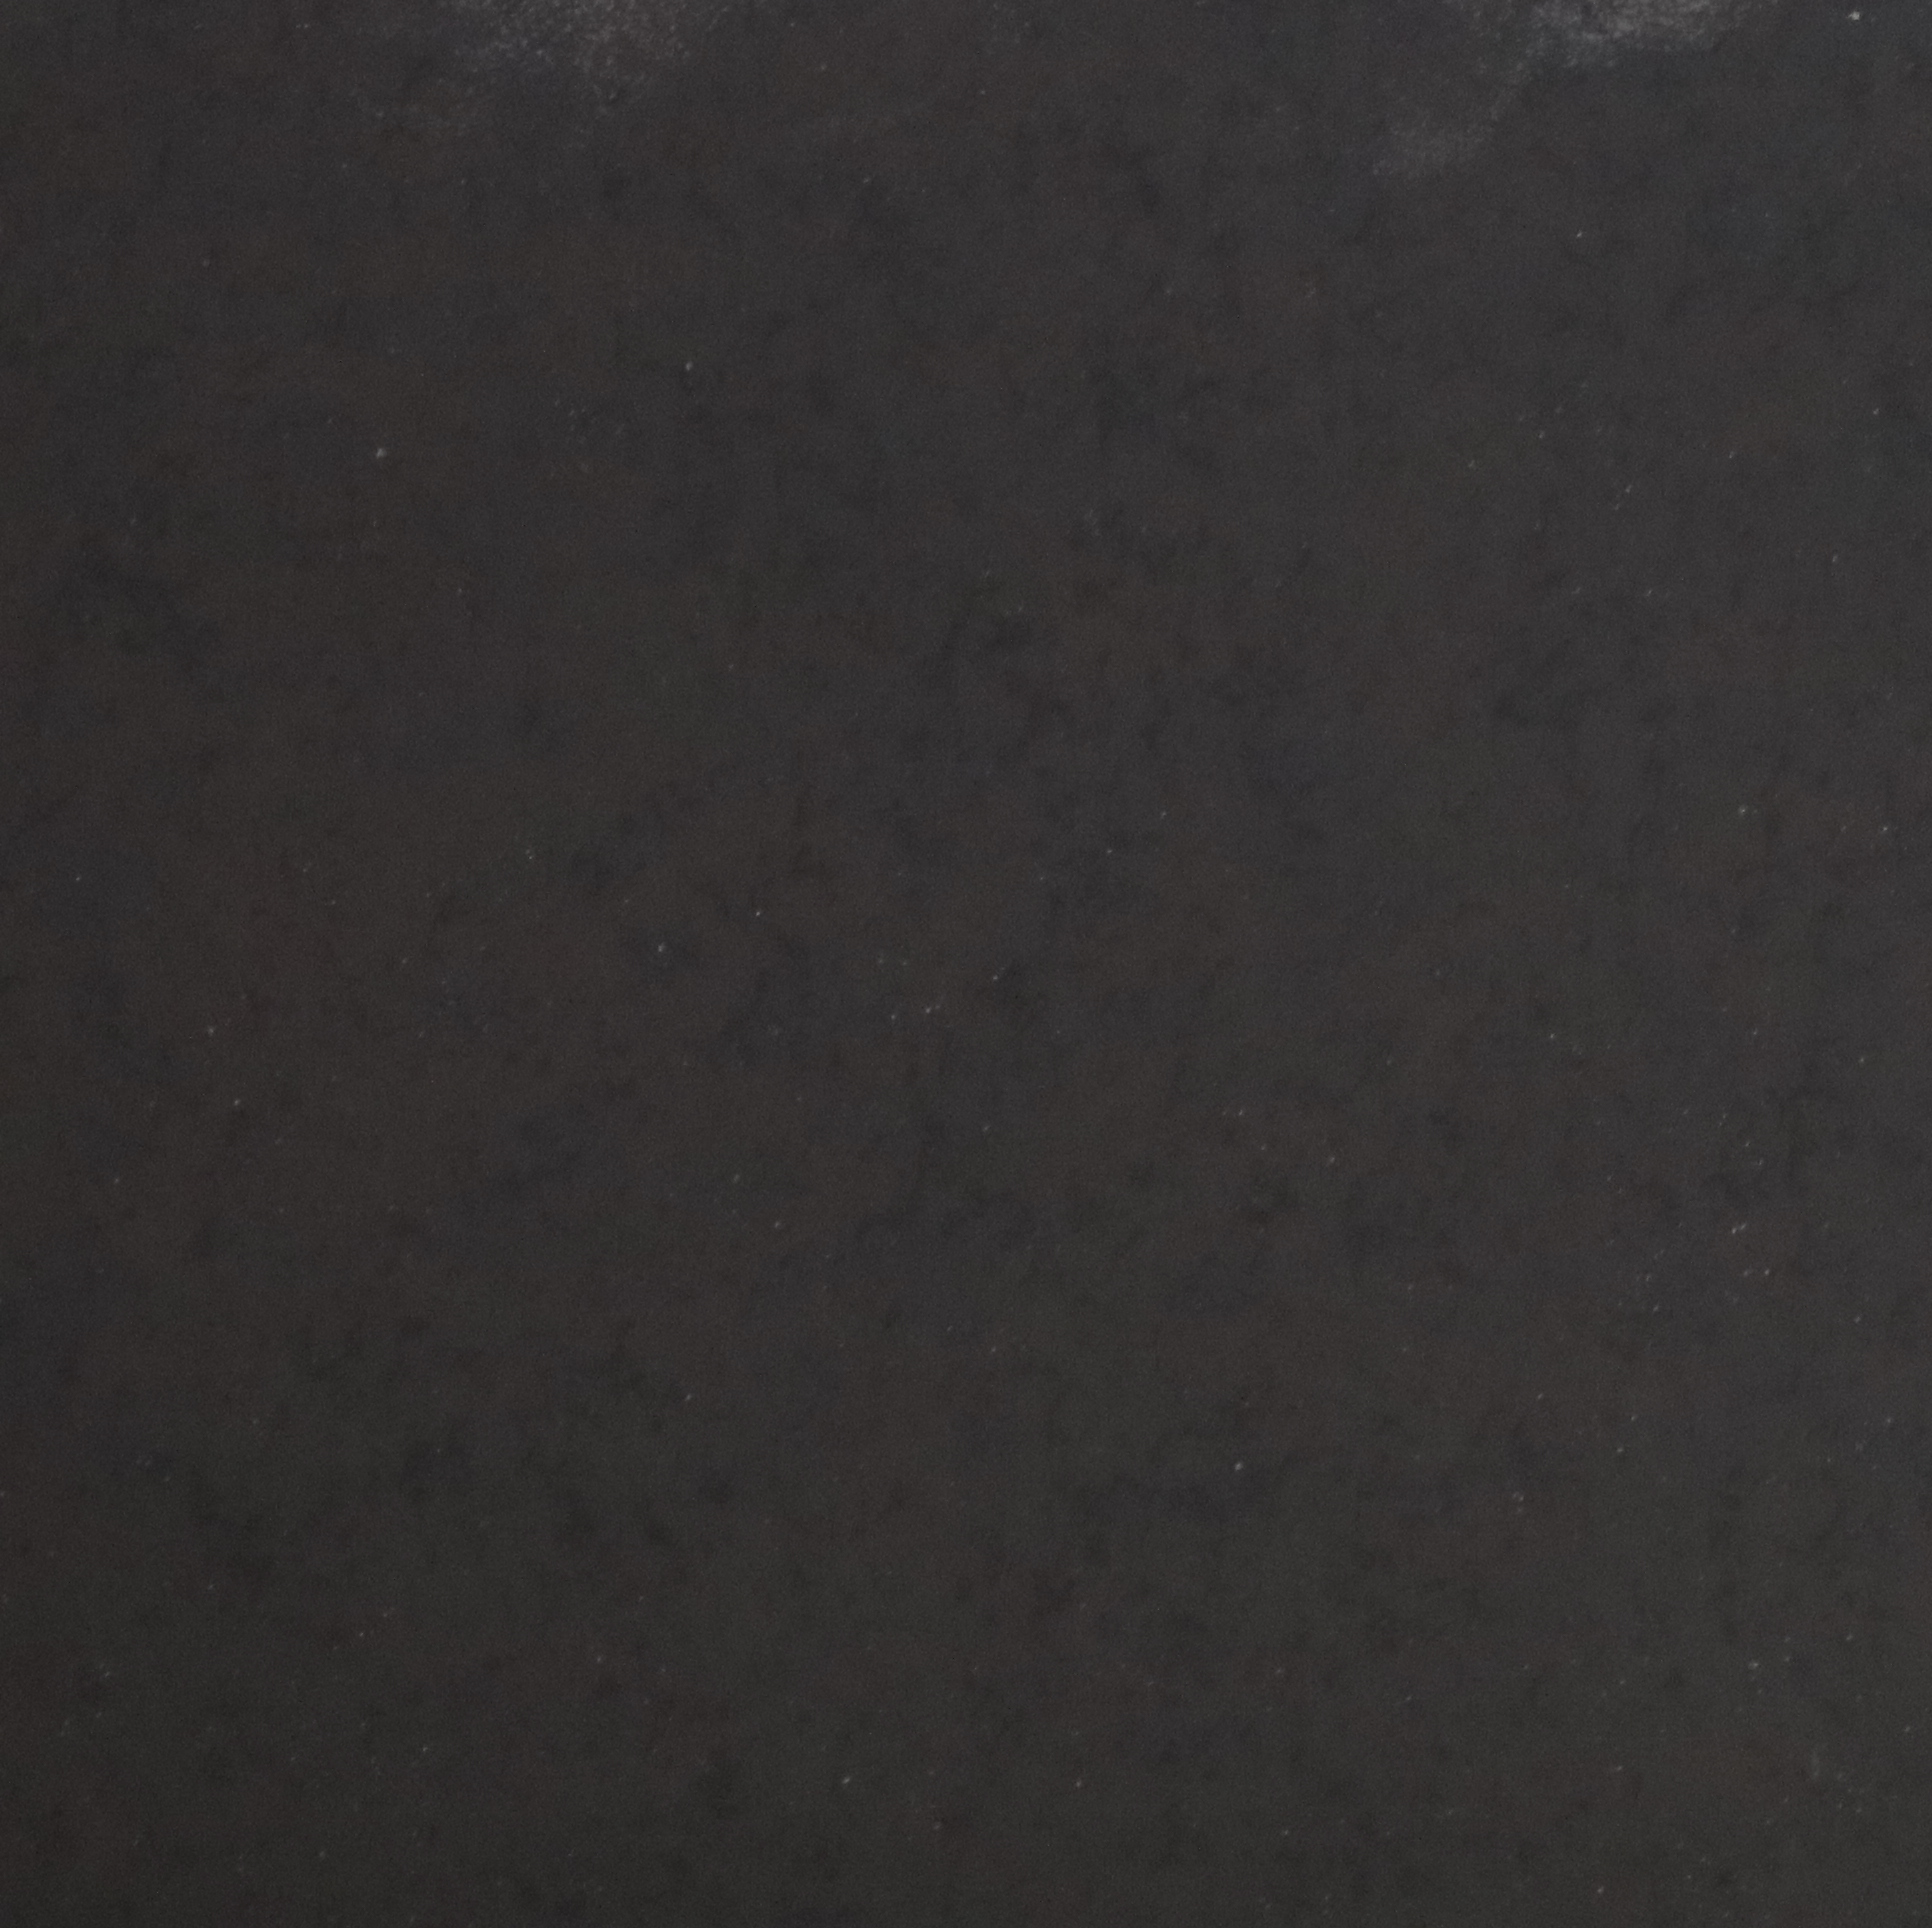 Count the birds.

0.